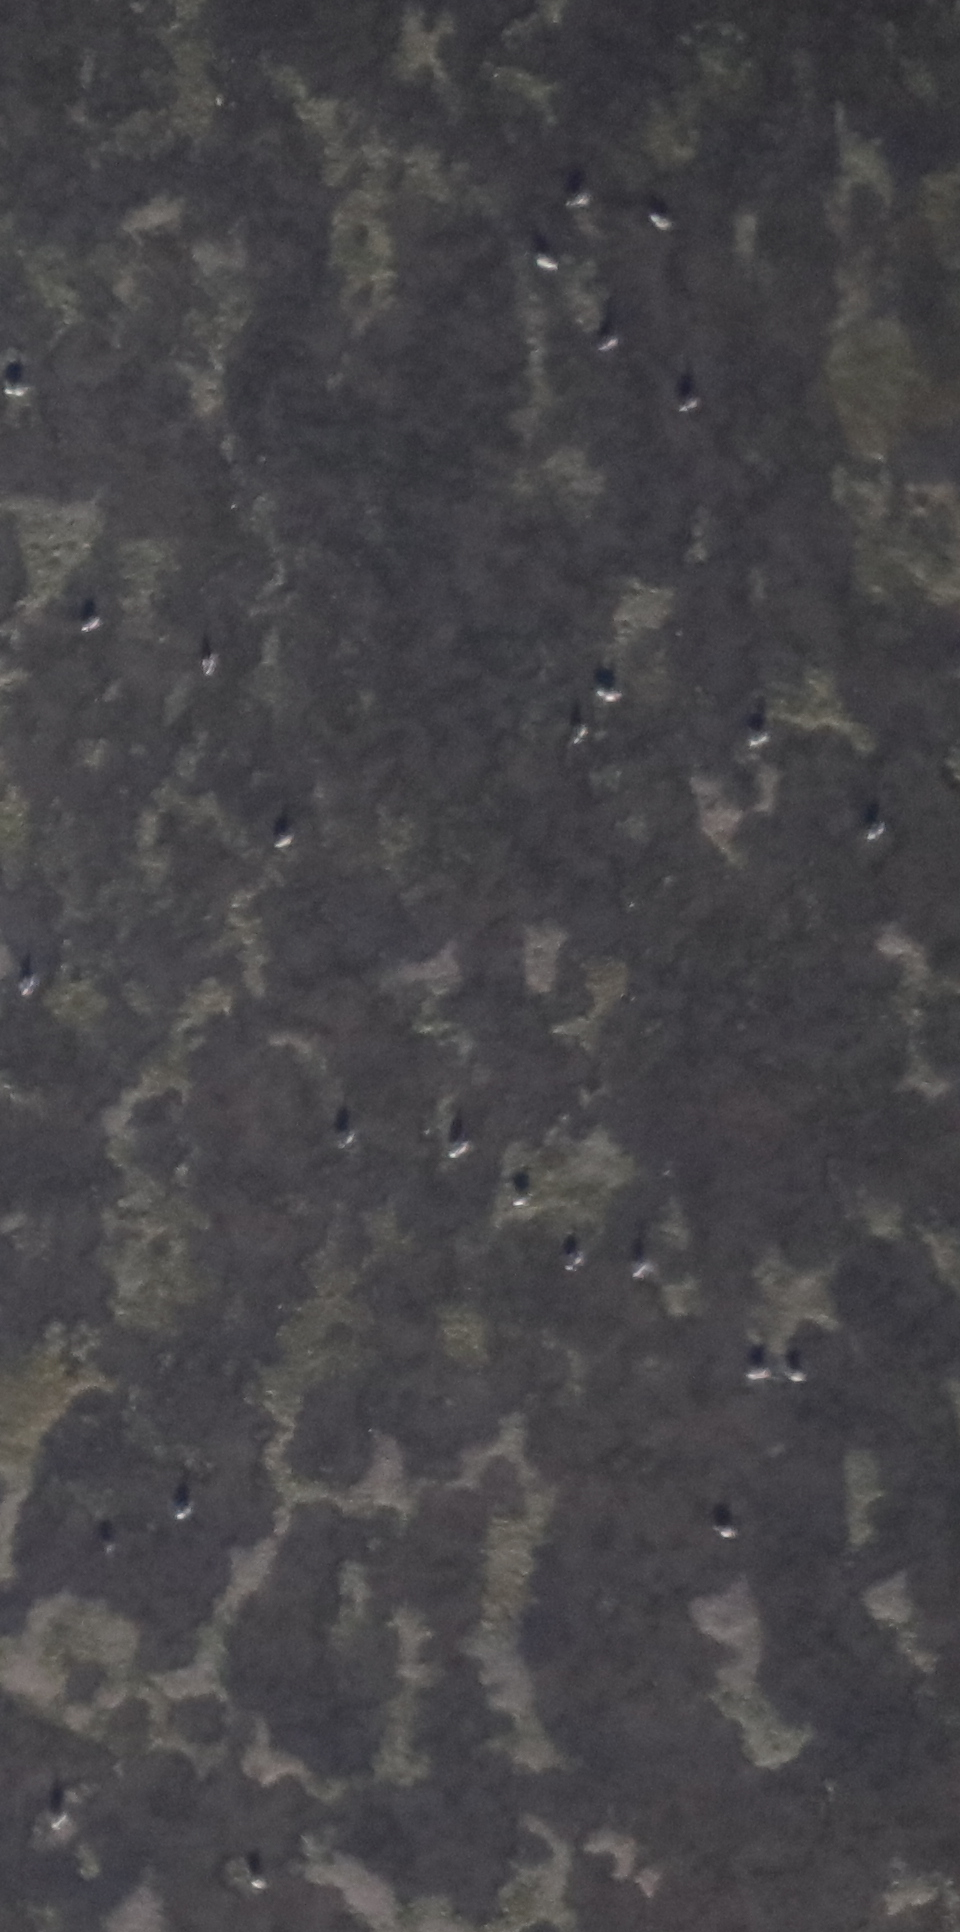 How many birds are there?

26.